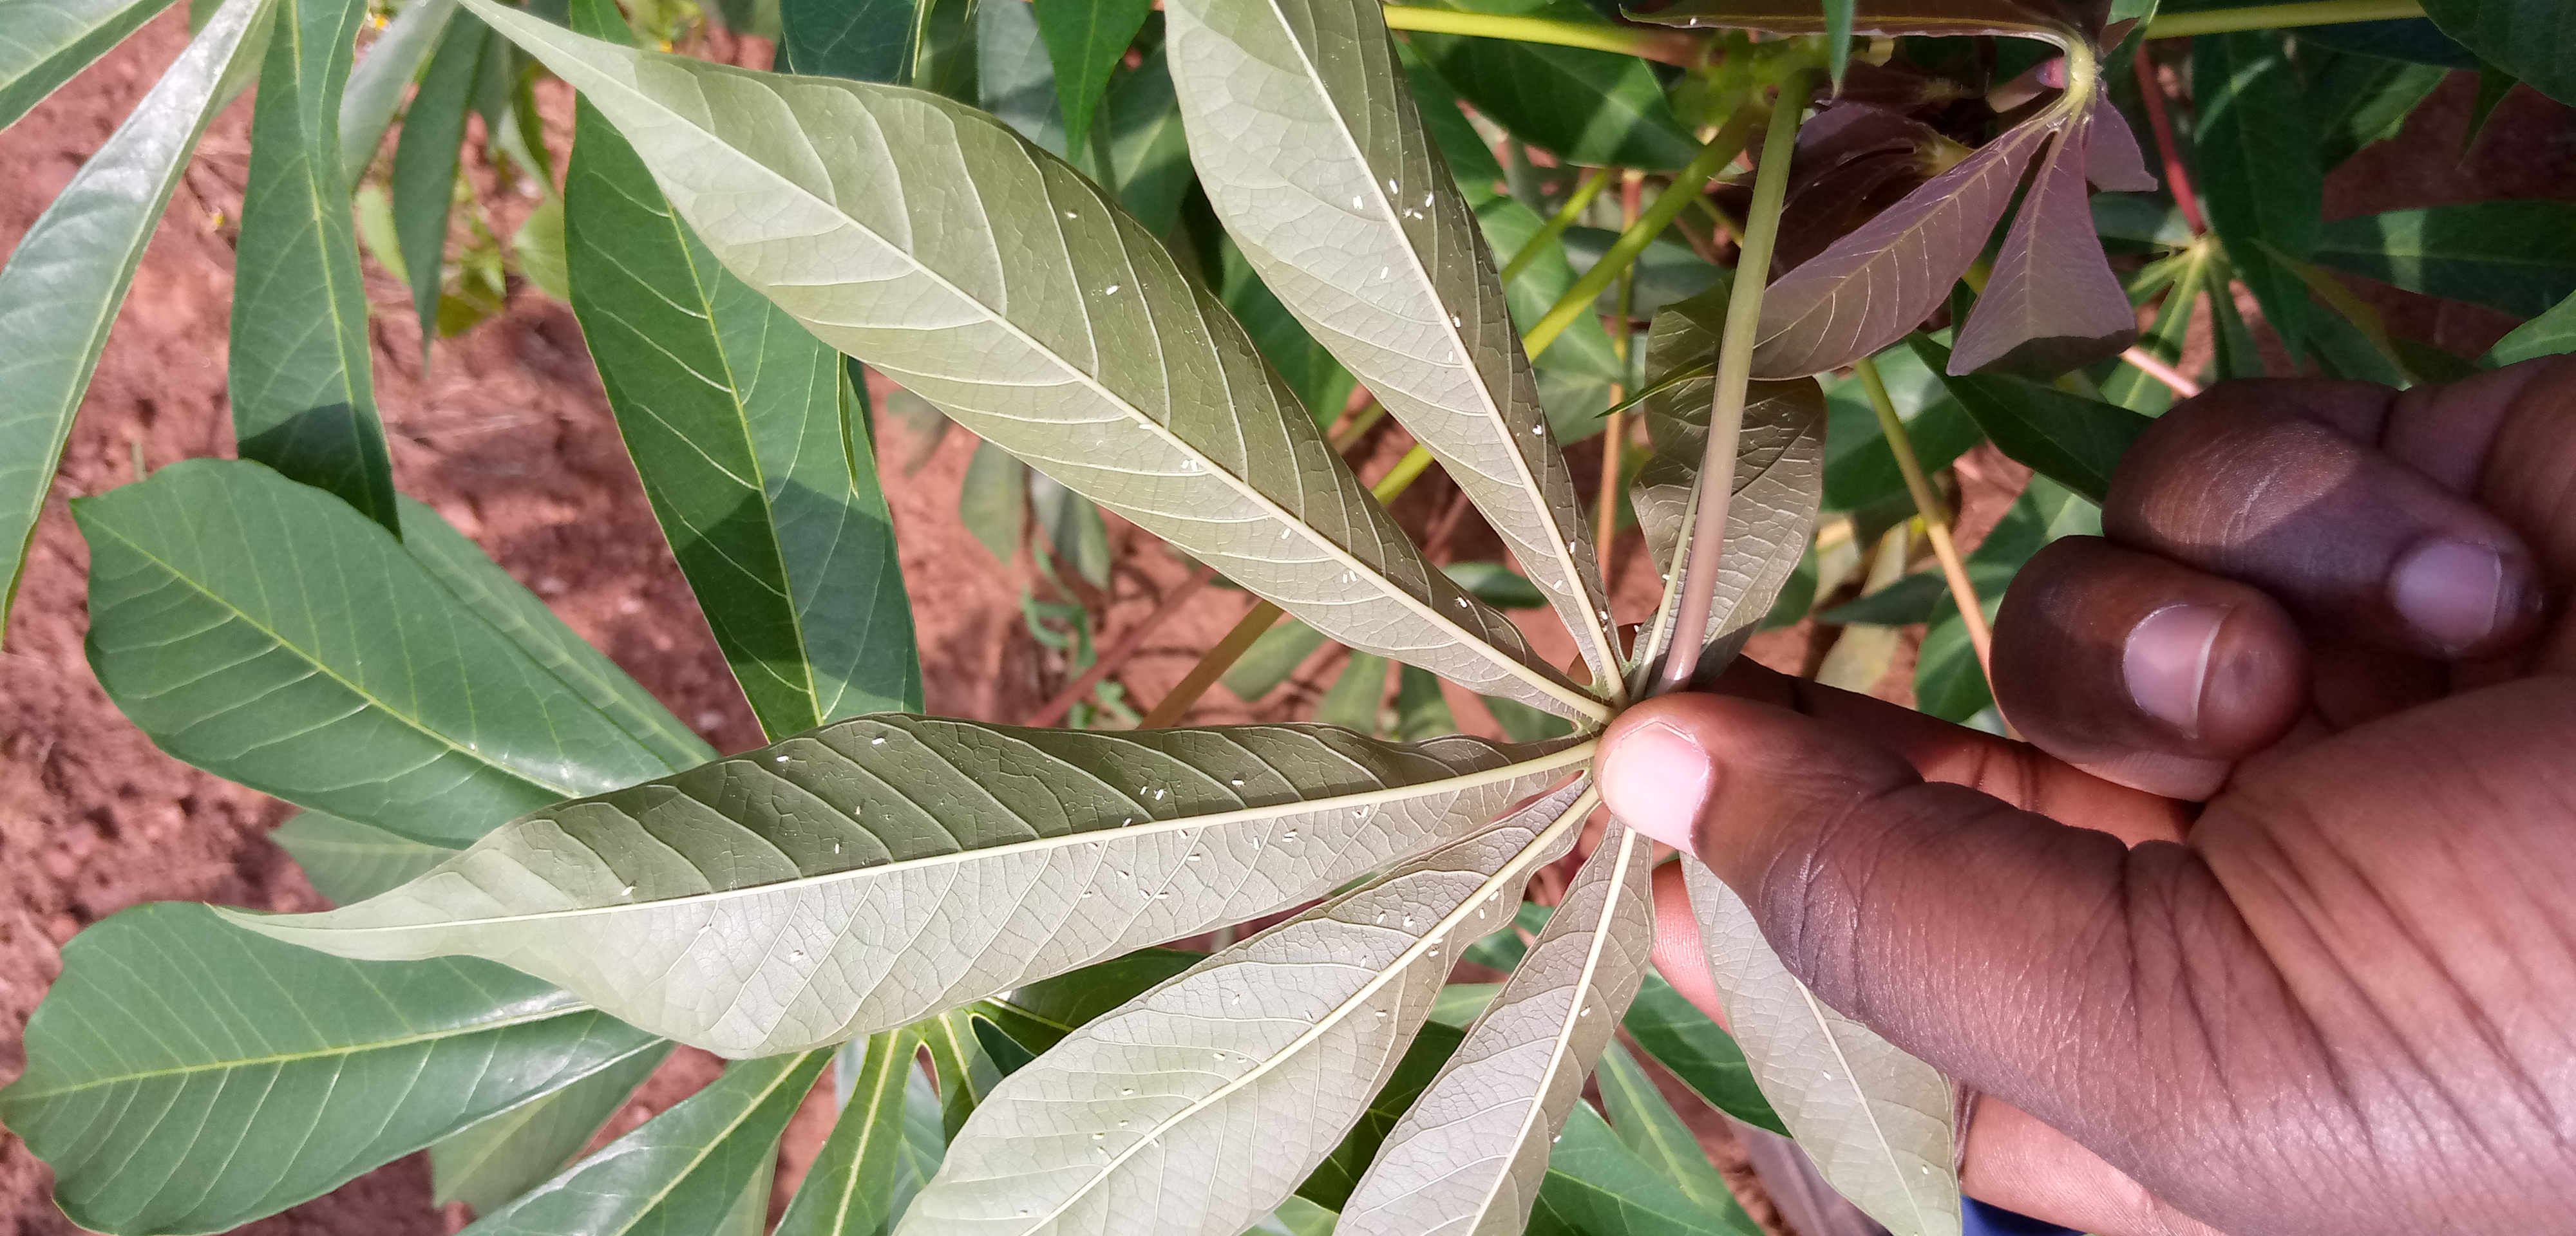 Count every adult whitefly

70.